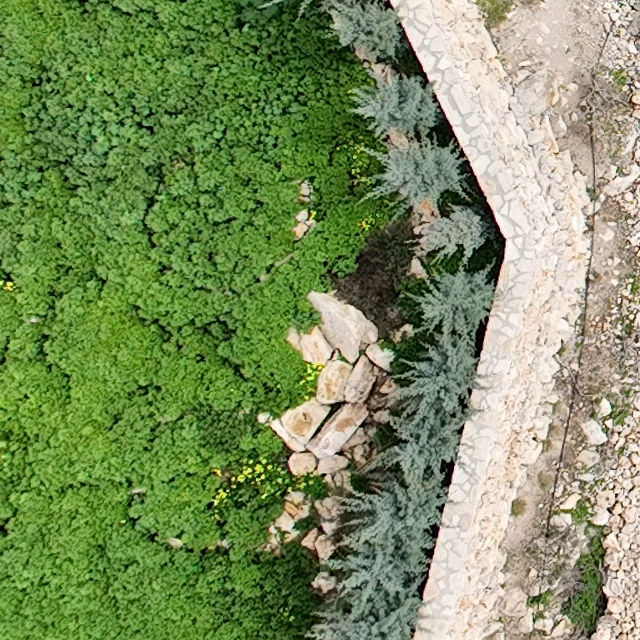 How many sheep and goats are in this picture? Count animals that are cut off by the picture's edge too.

0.